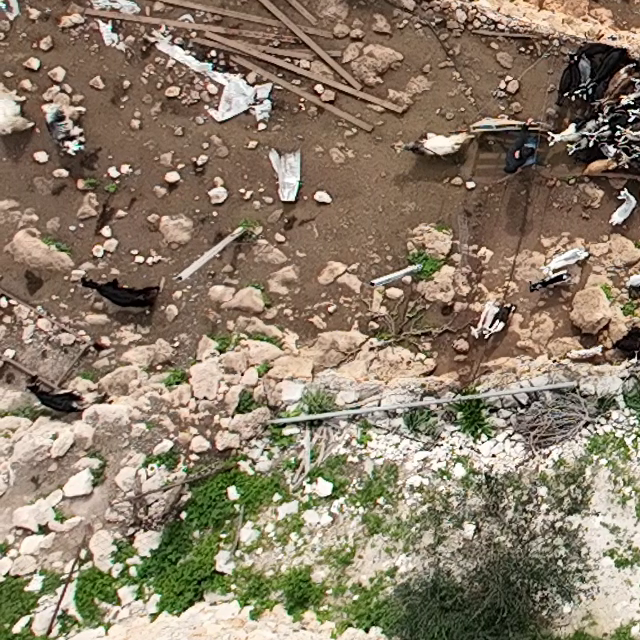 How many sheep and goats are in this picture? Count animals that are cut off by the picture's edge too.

35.